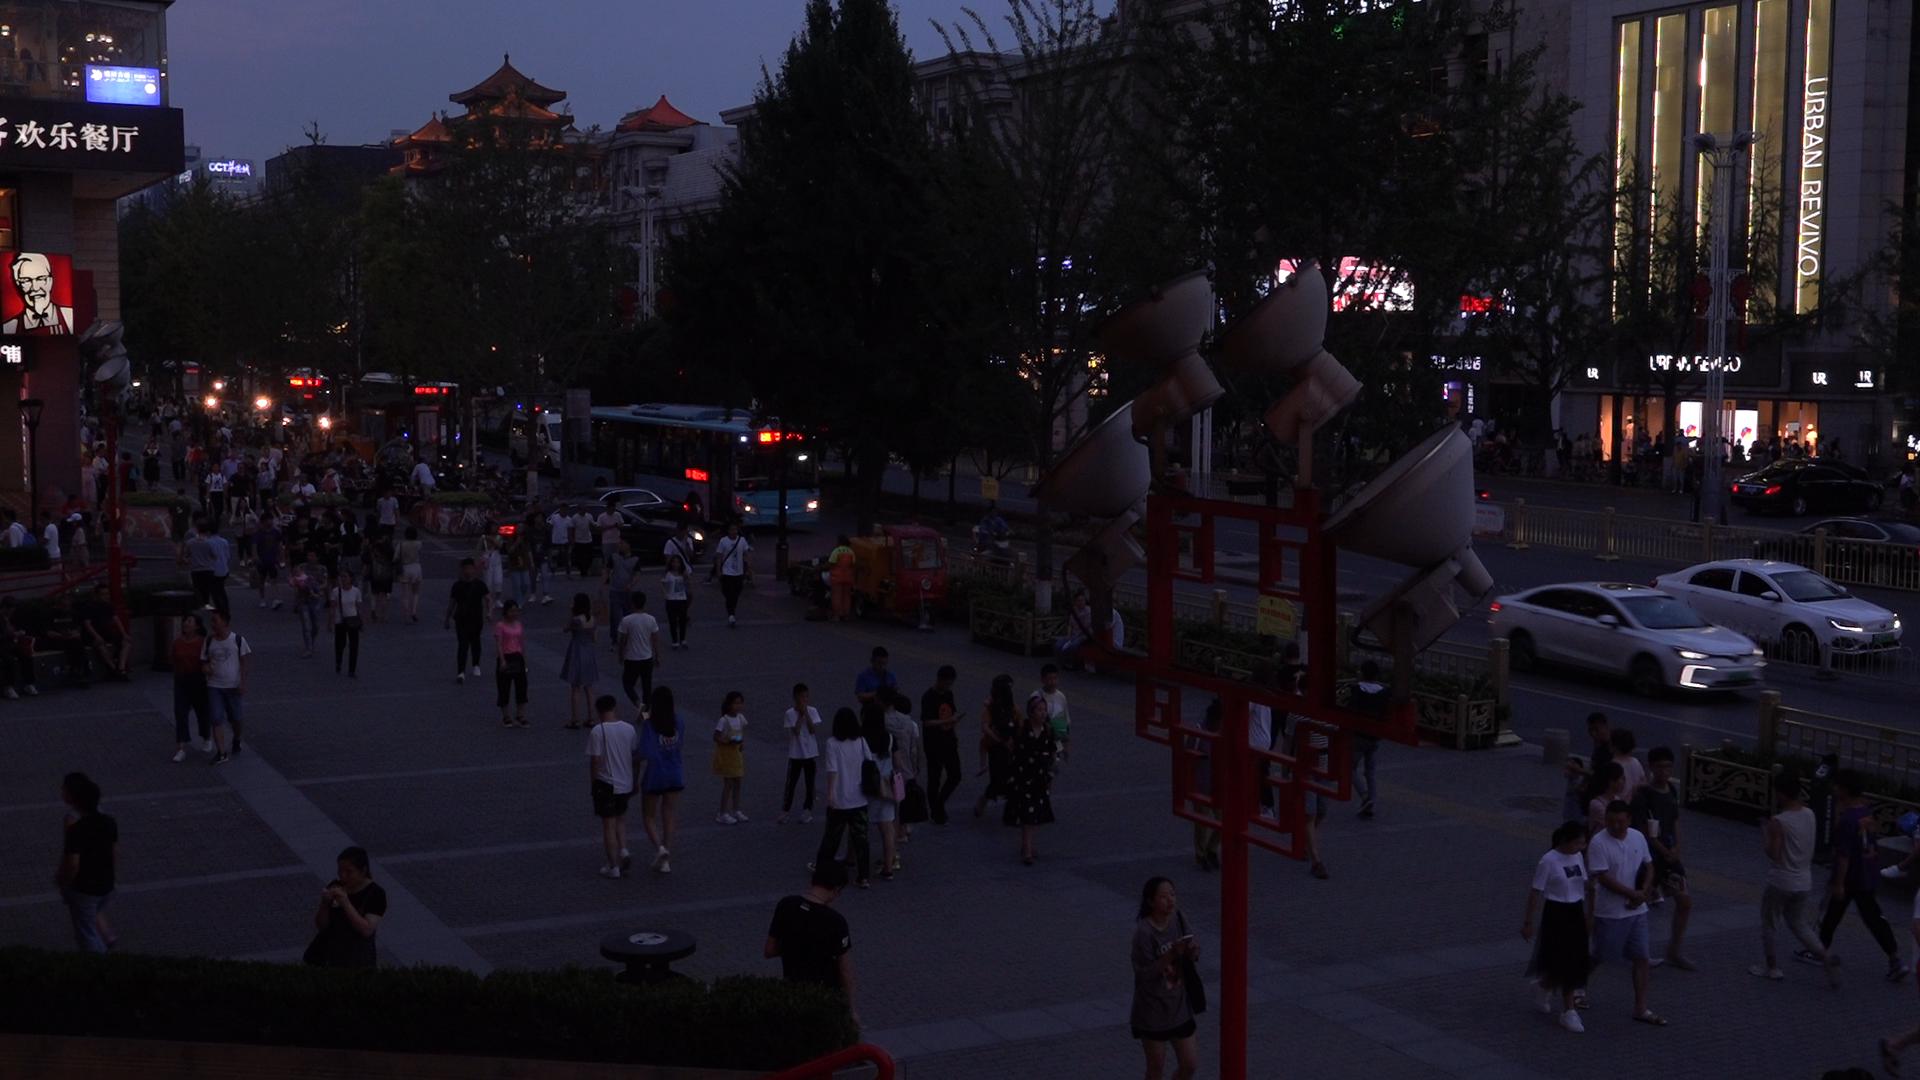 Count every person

167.